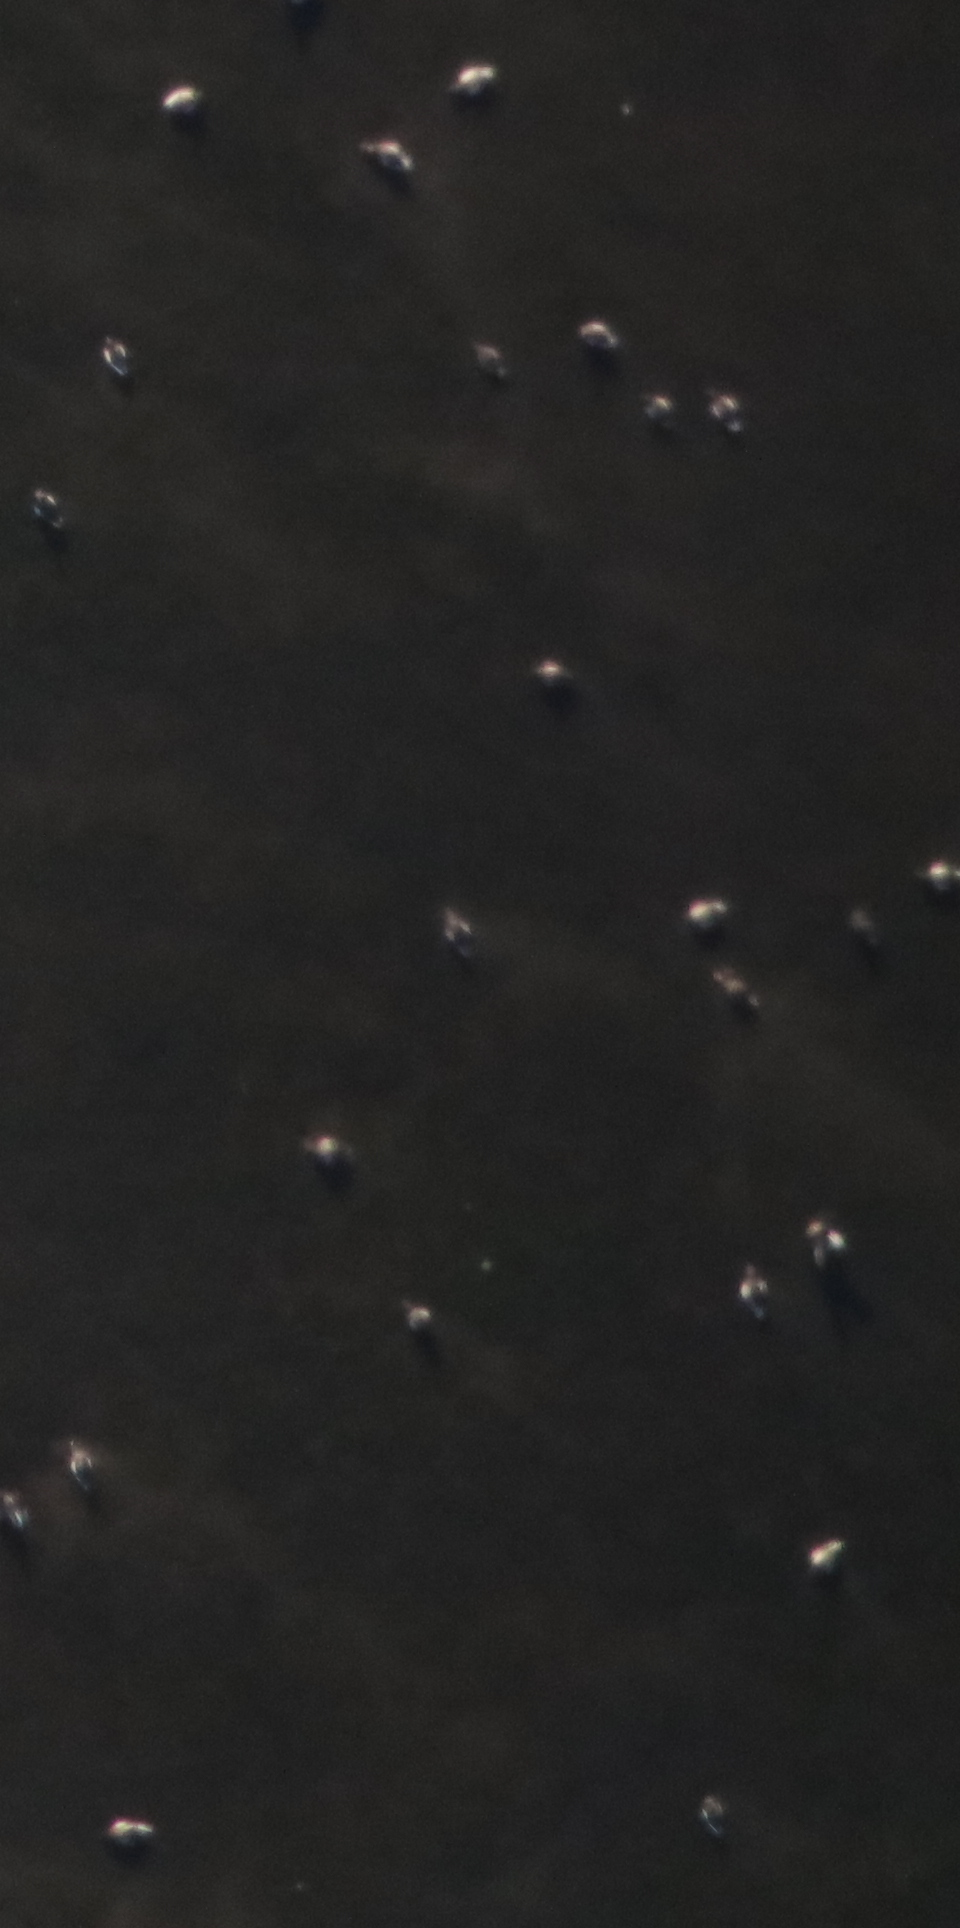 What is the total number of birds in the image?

23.